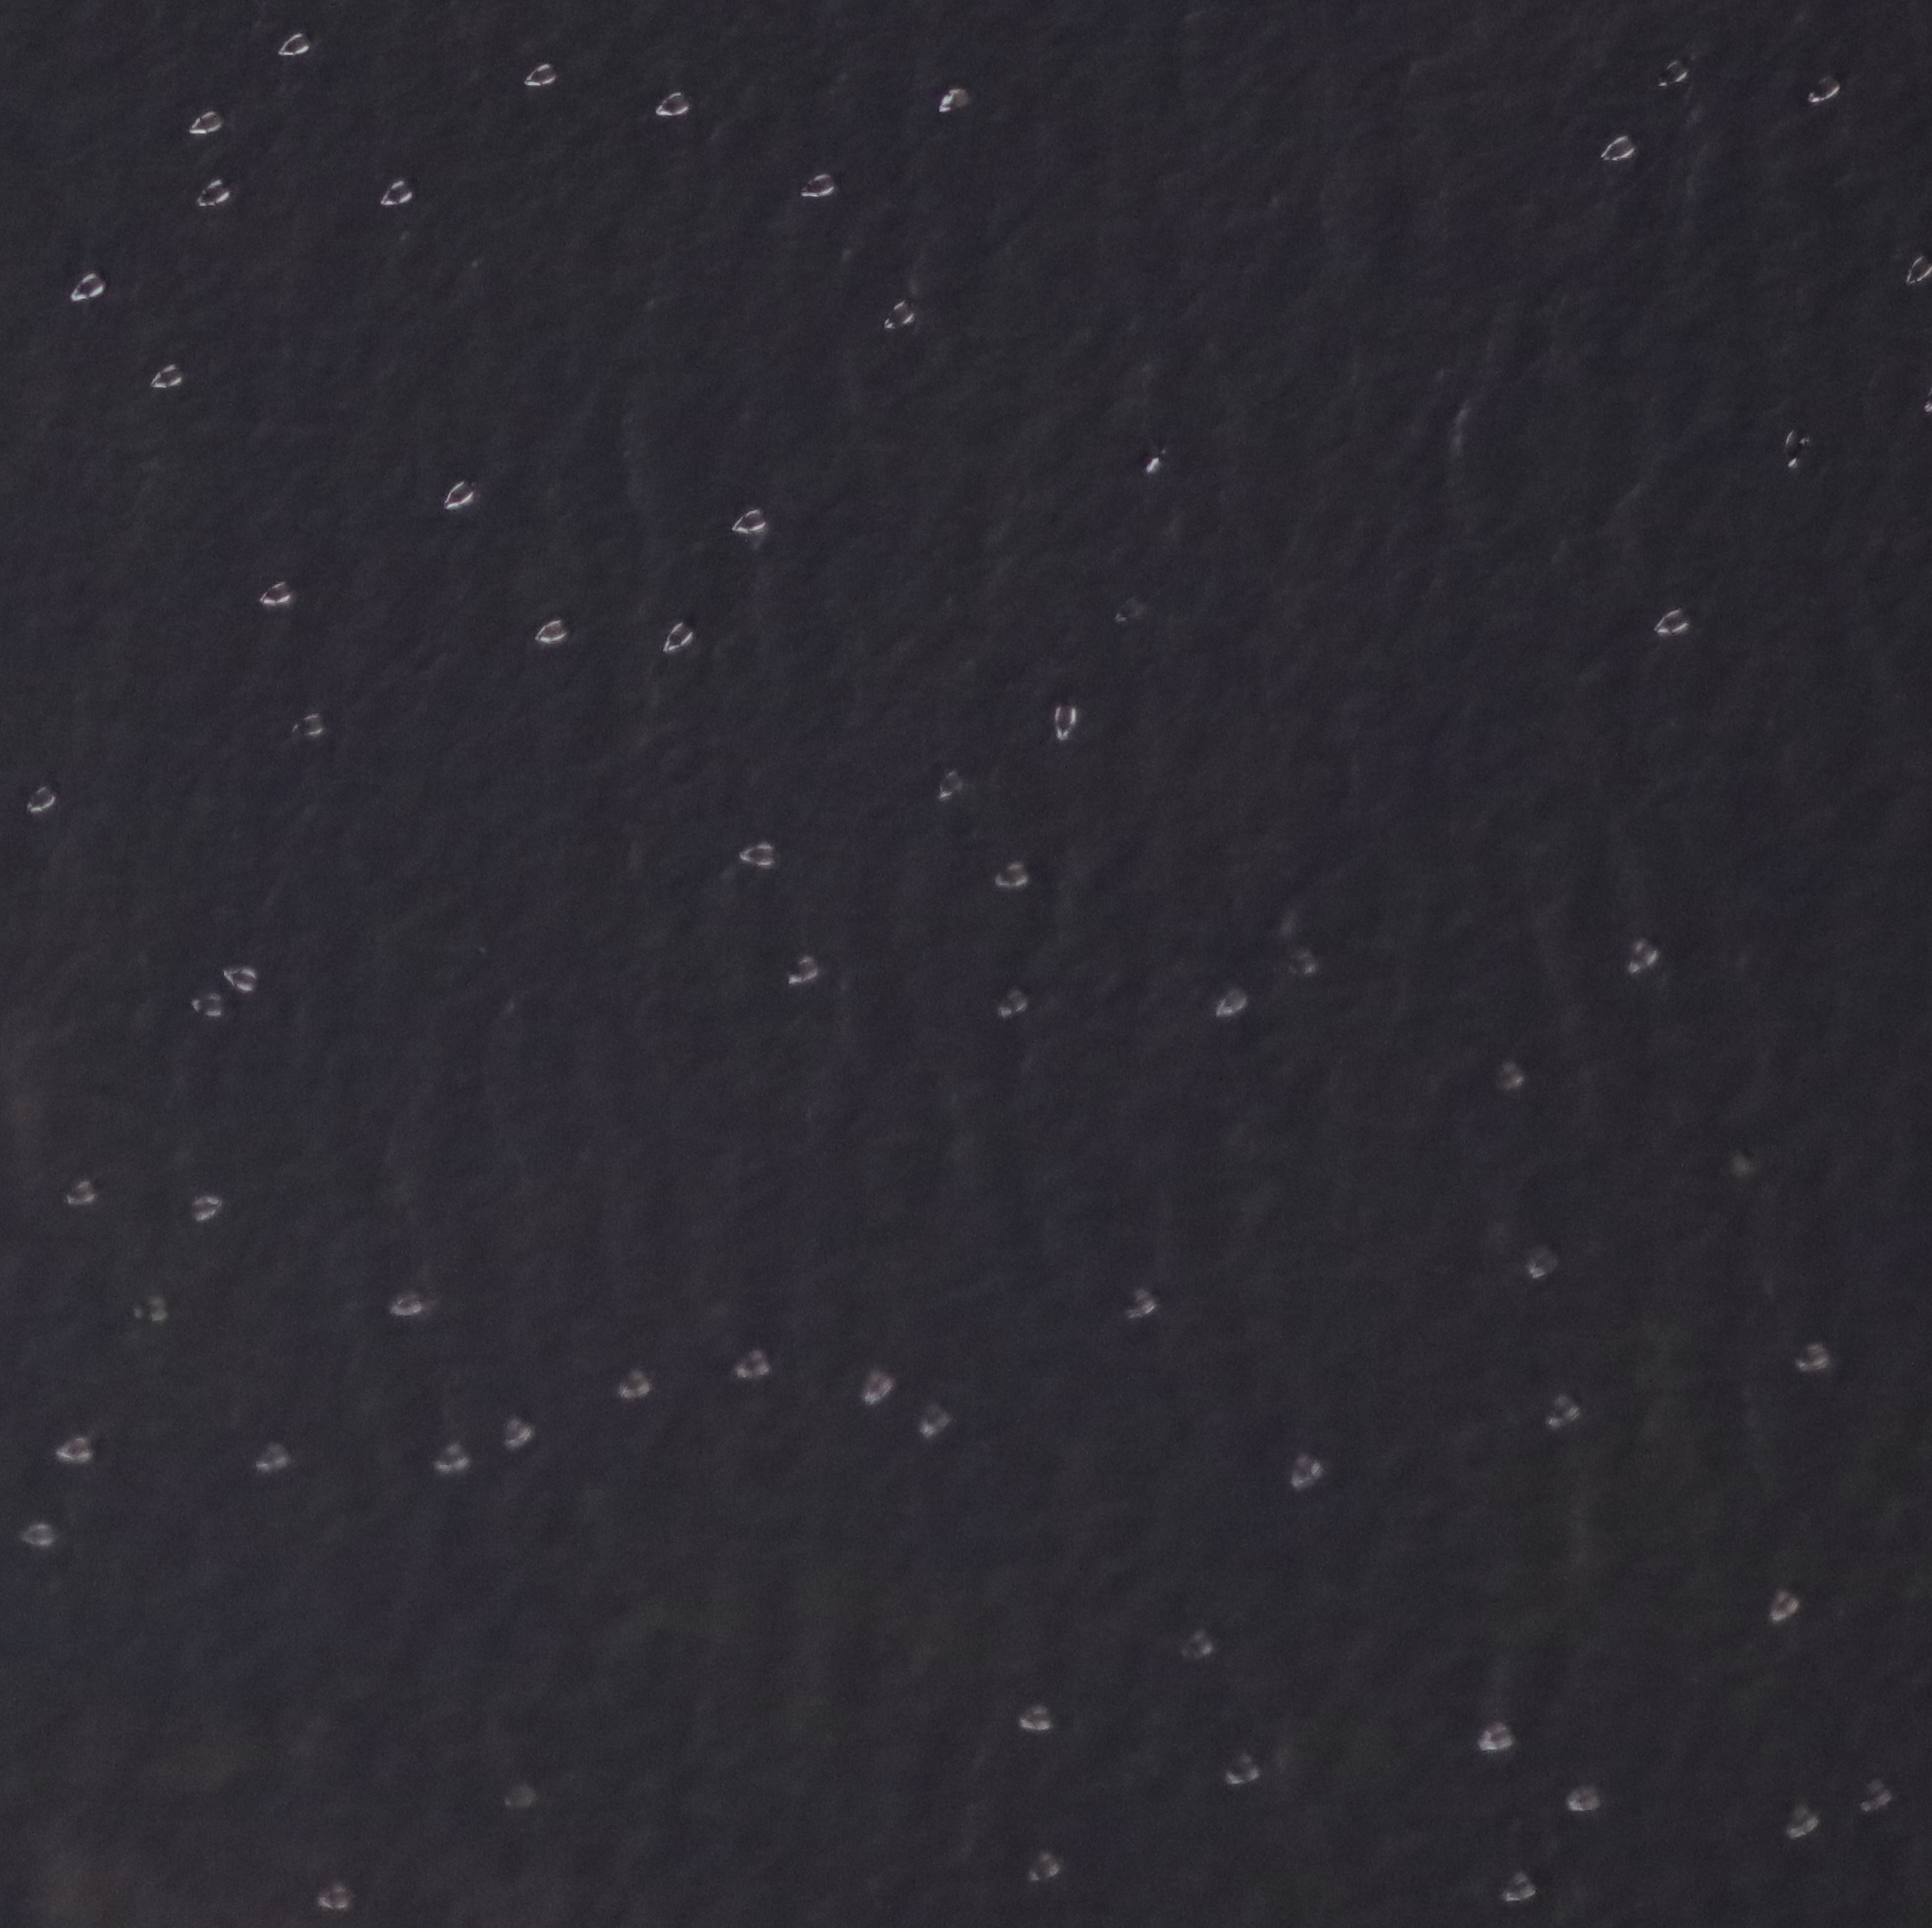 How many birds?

68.